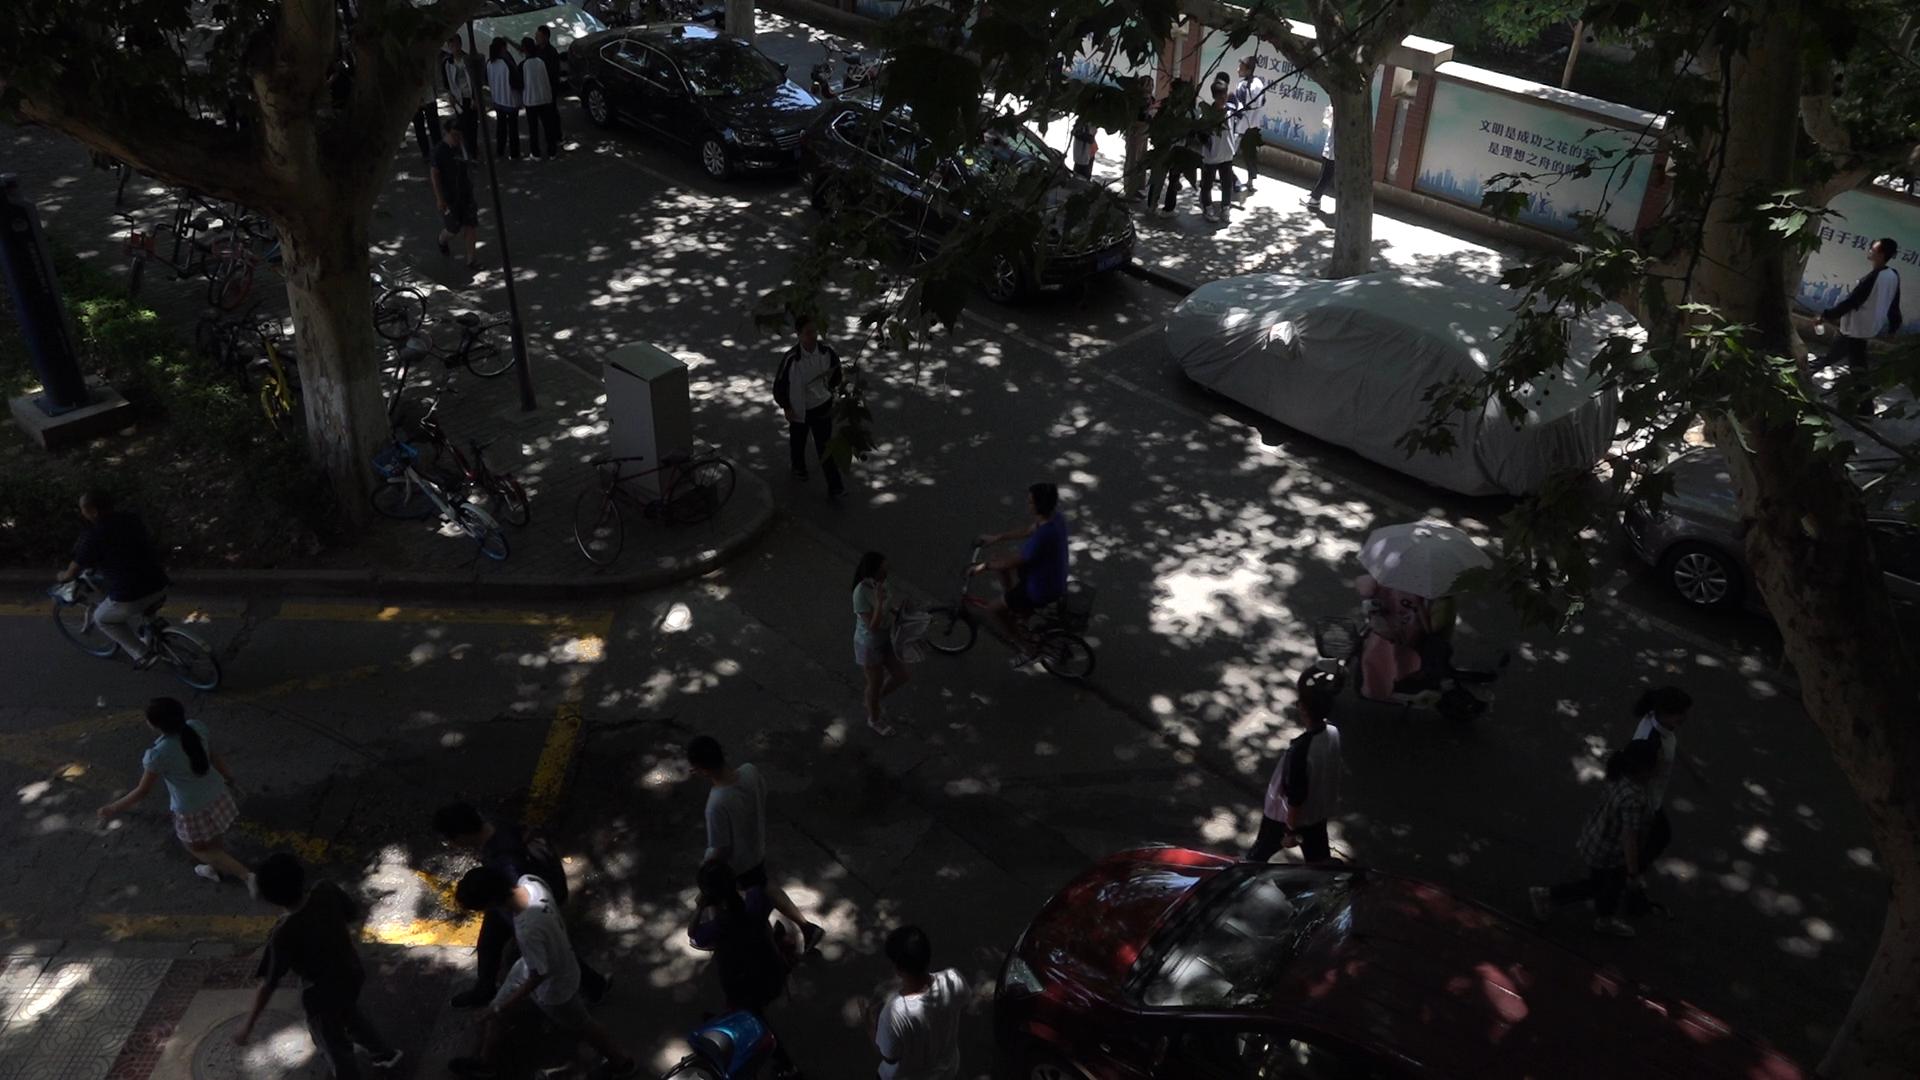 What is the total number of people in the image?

25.